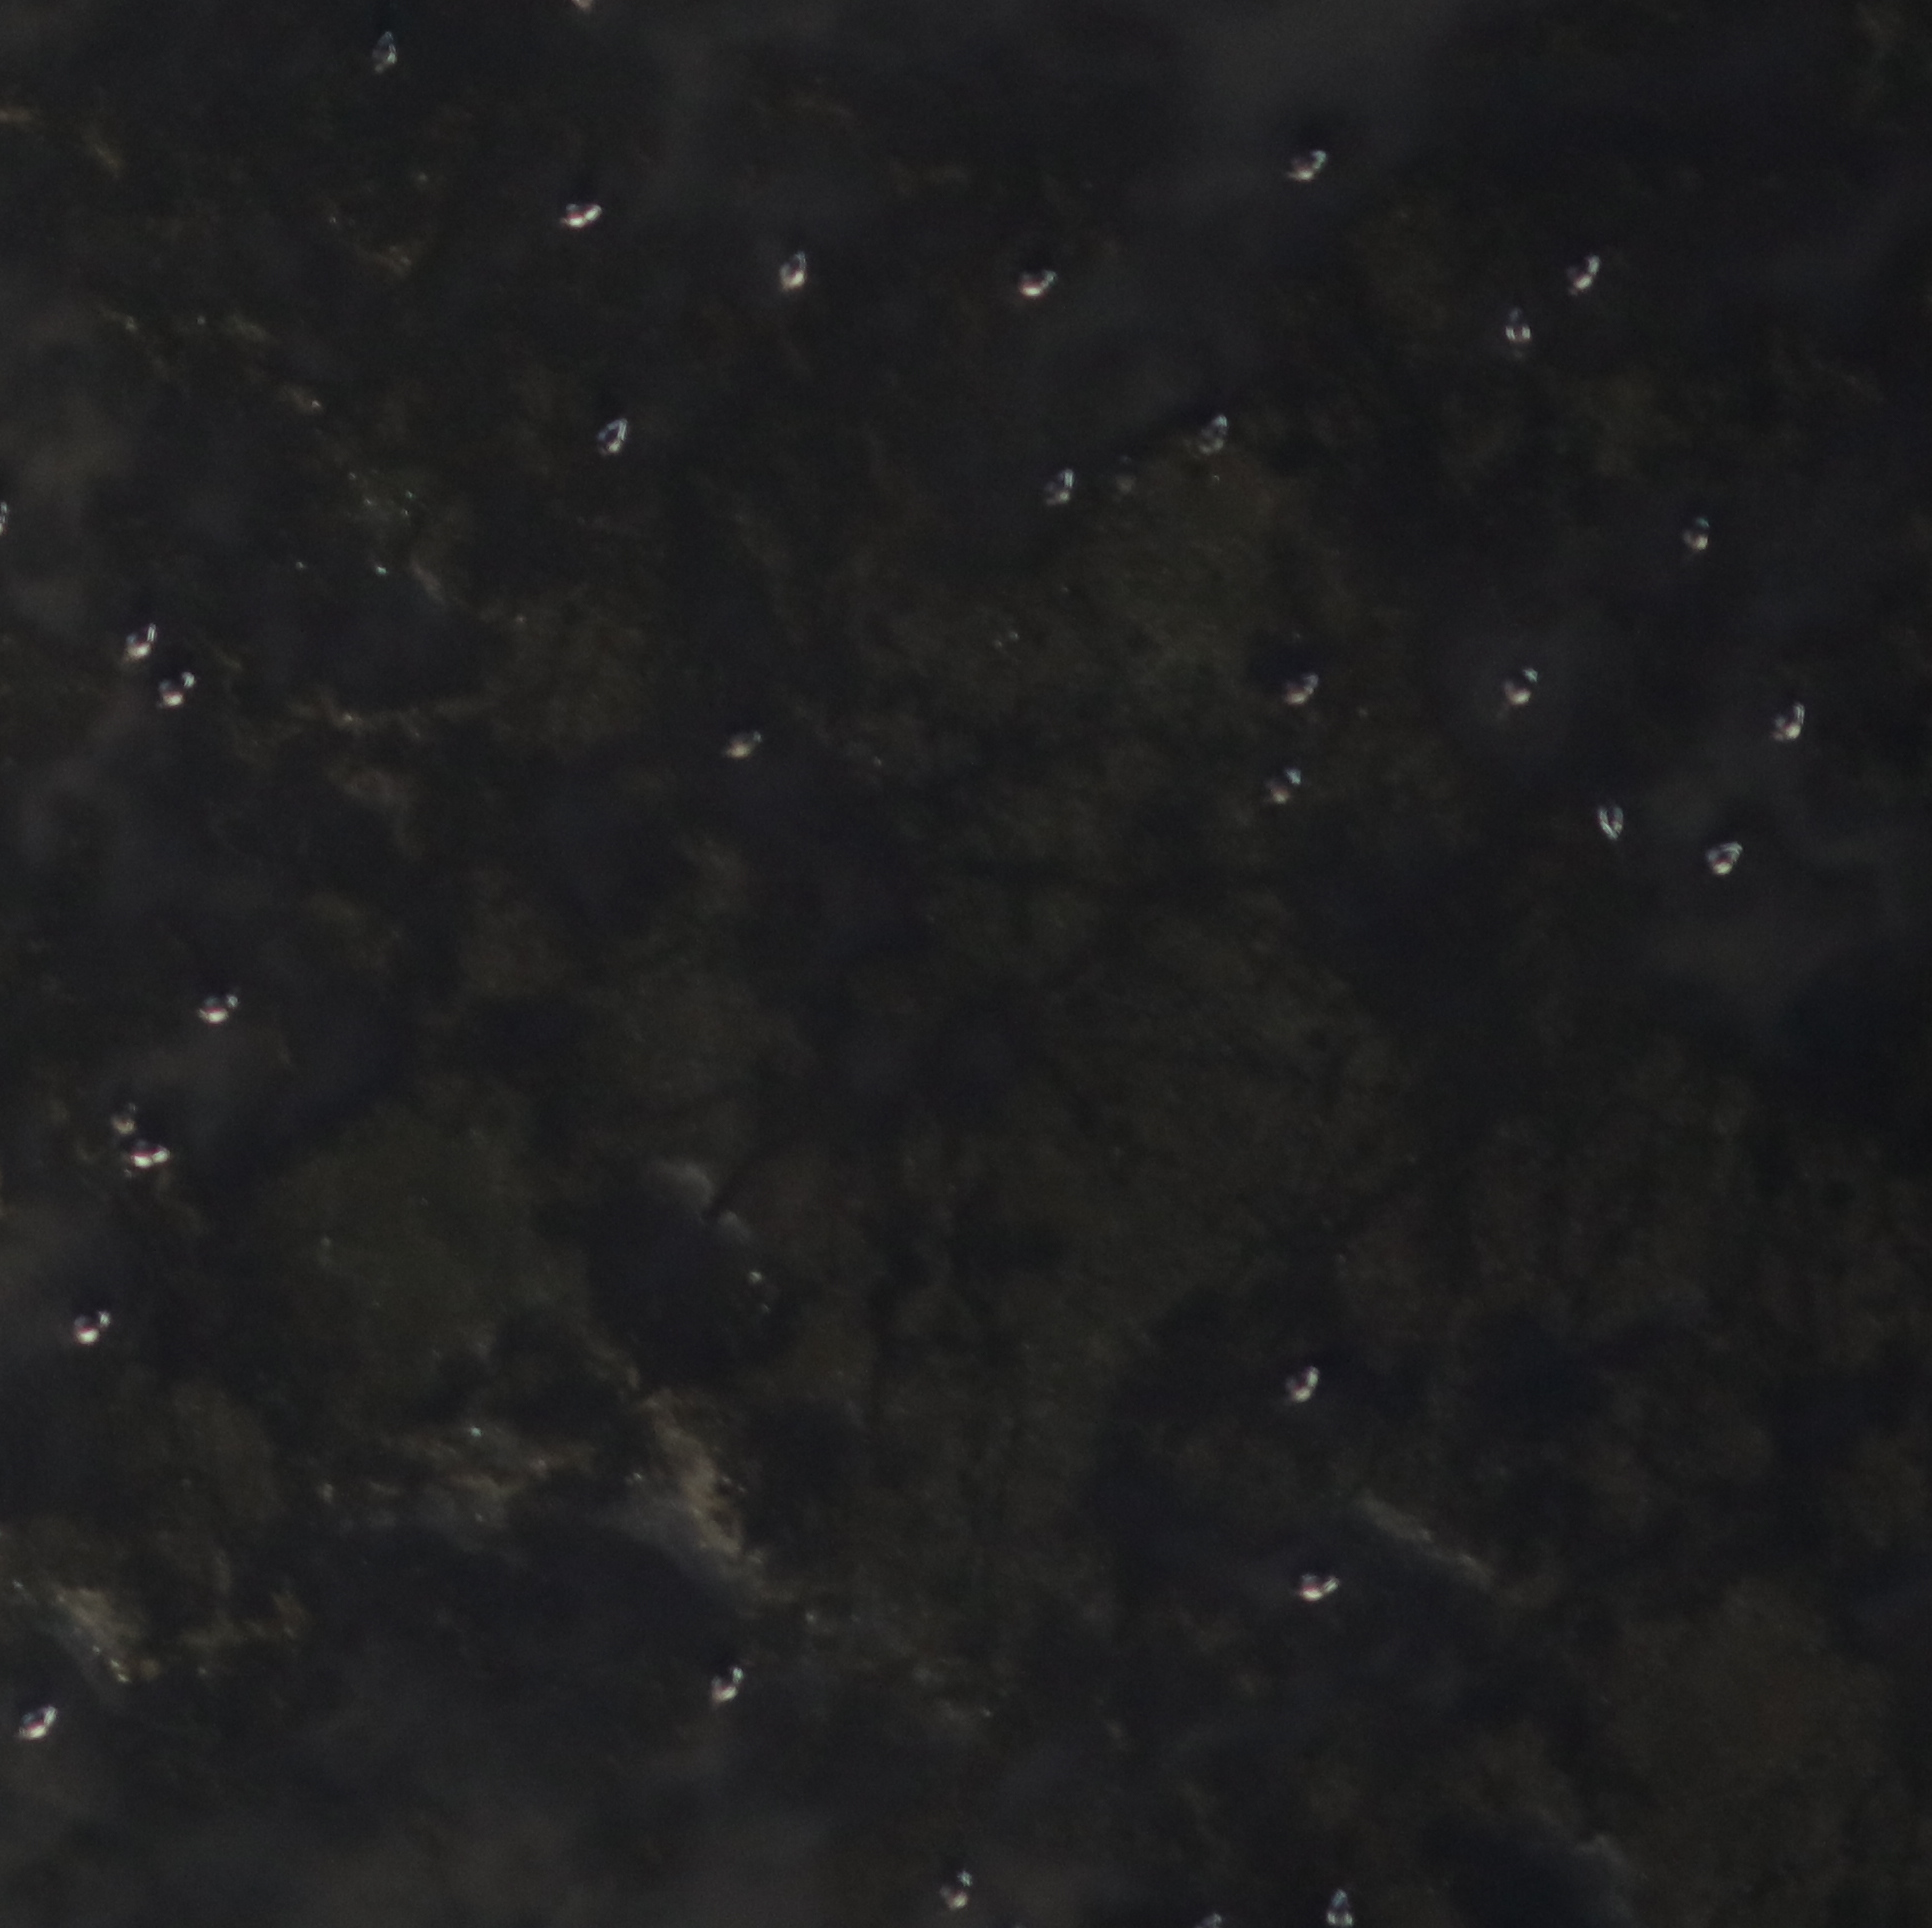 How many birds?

28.